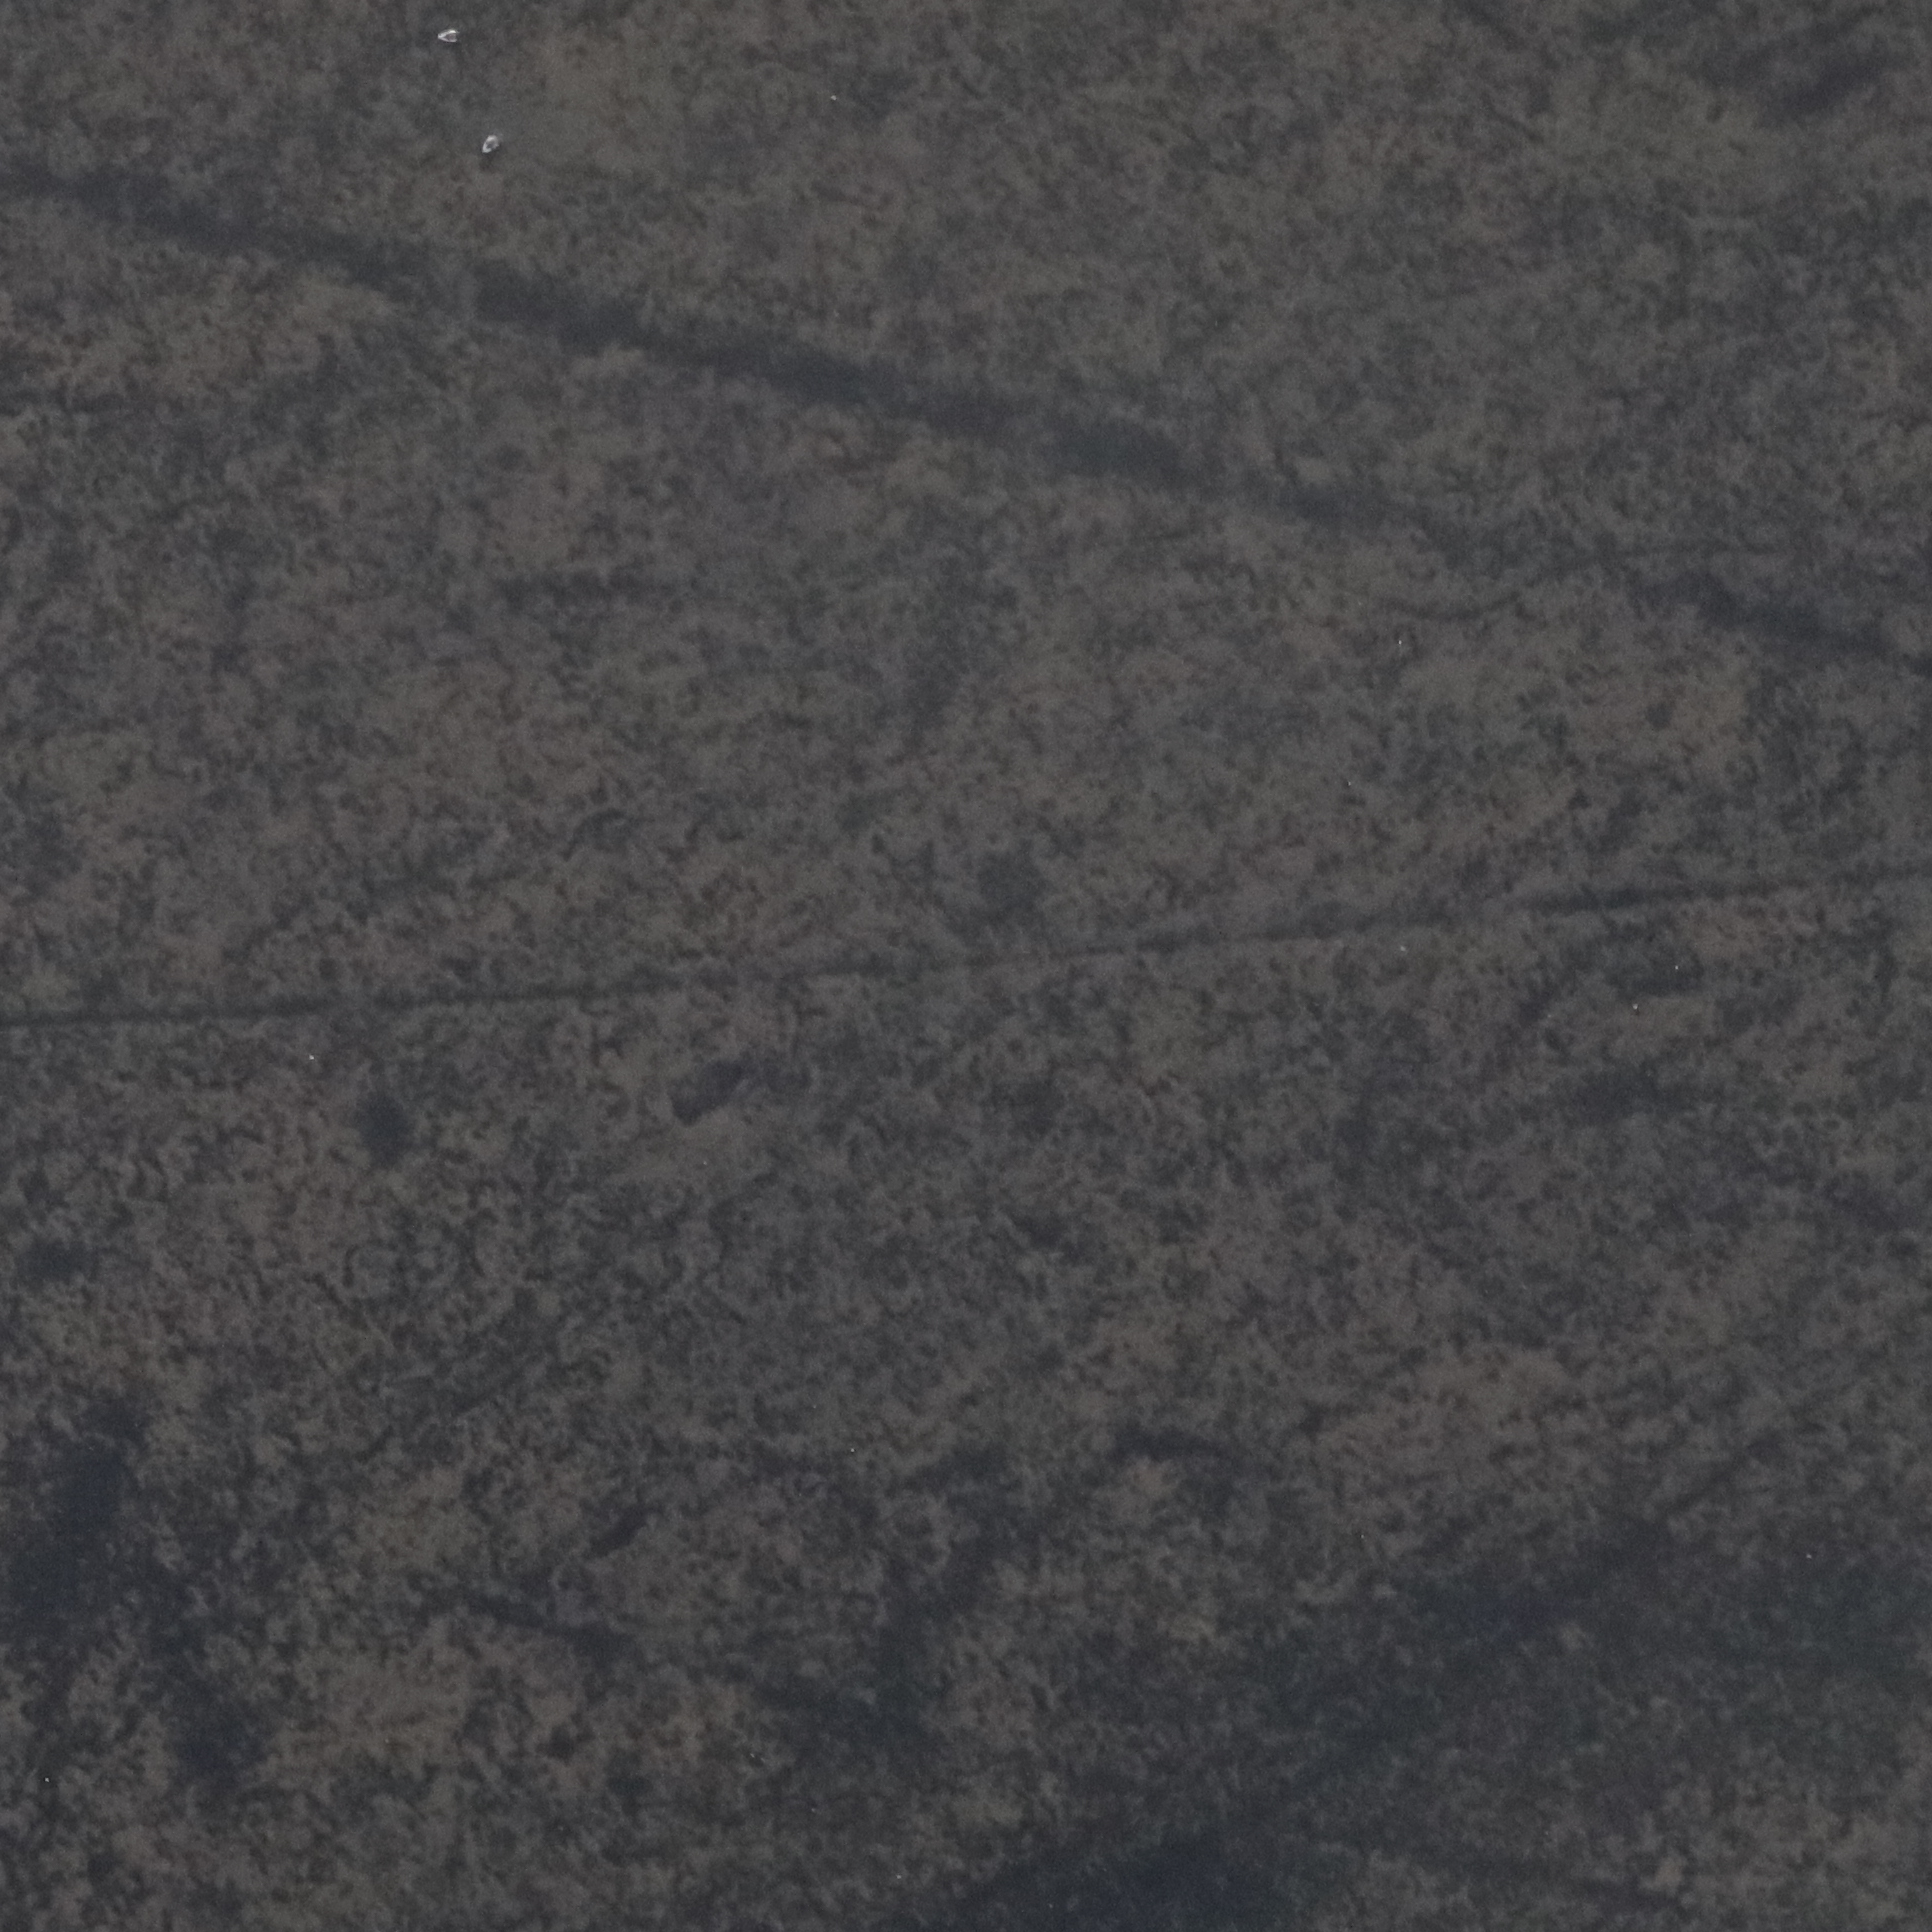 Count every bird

2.